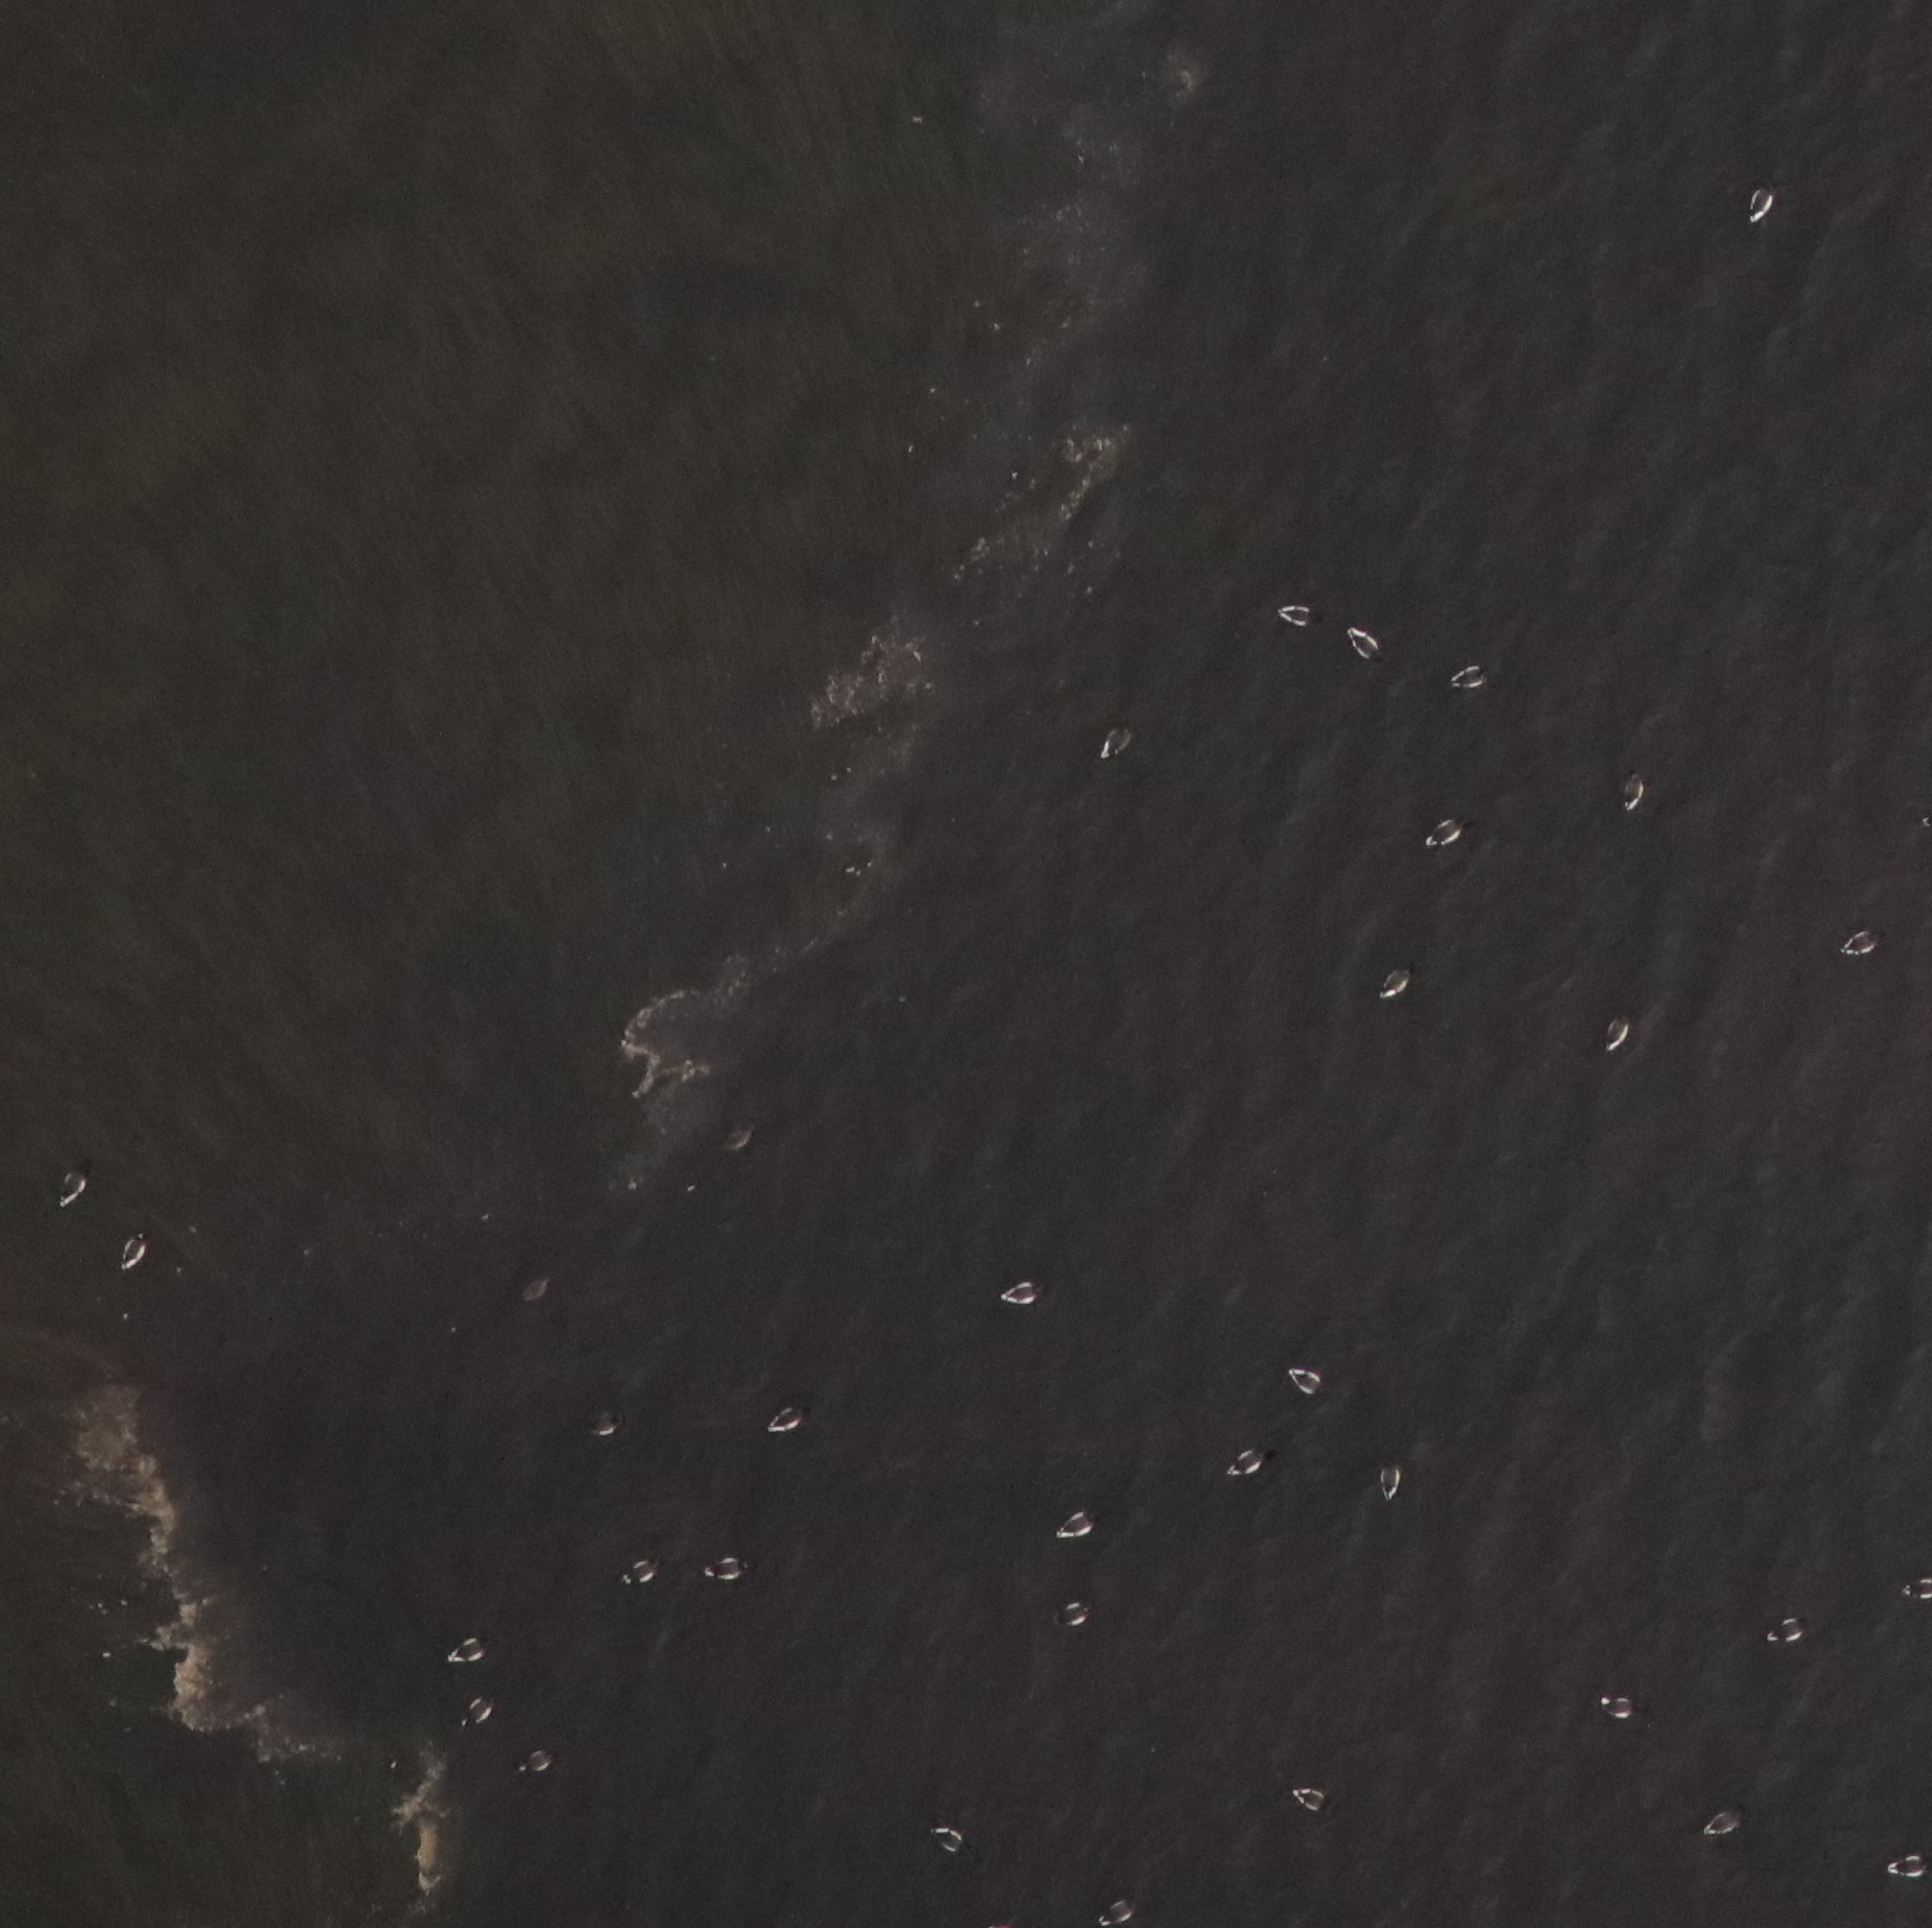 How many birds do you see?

35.